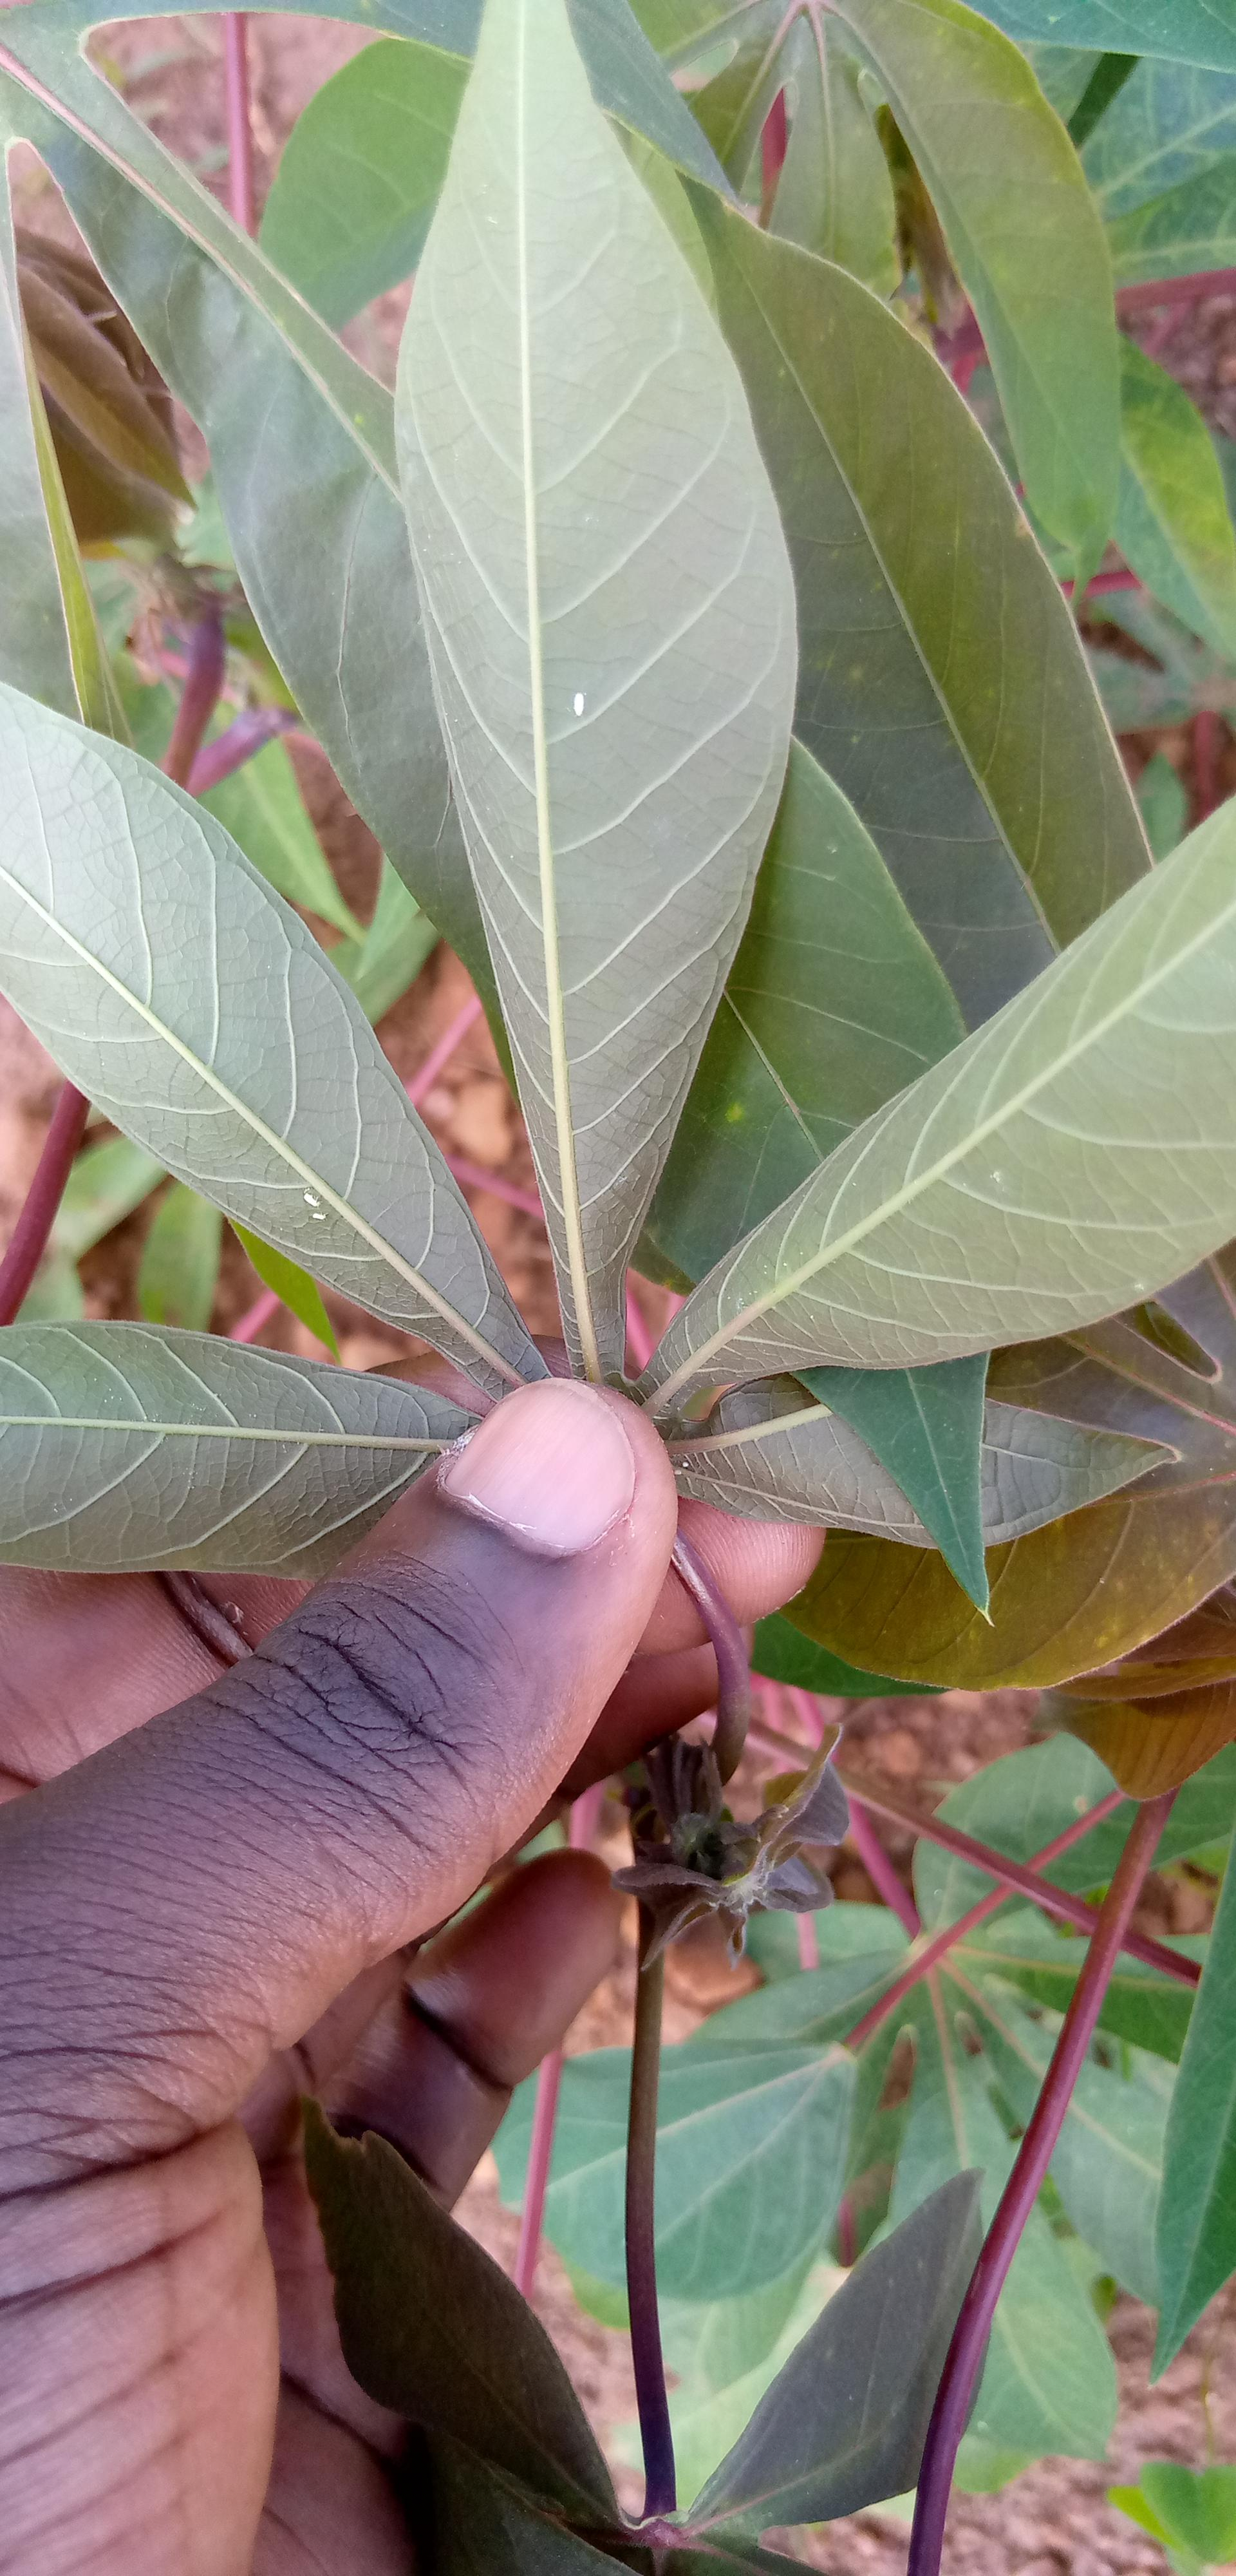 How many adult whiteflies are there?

3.